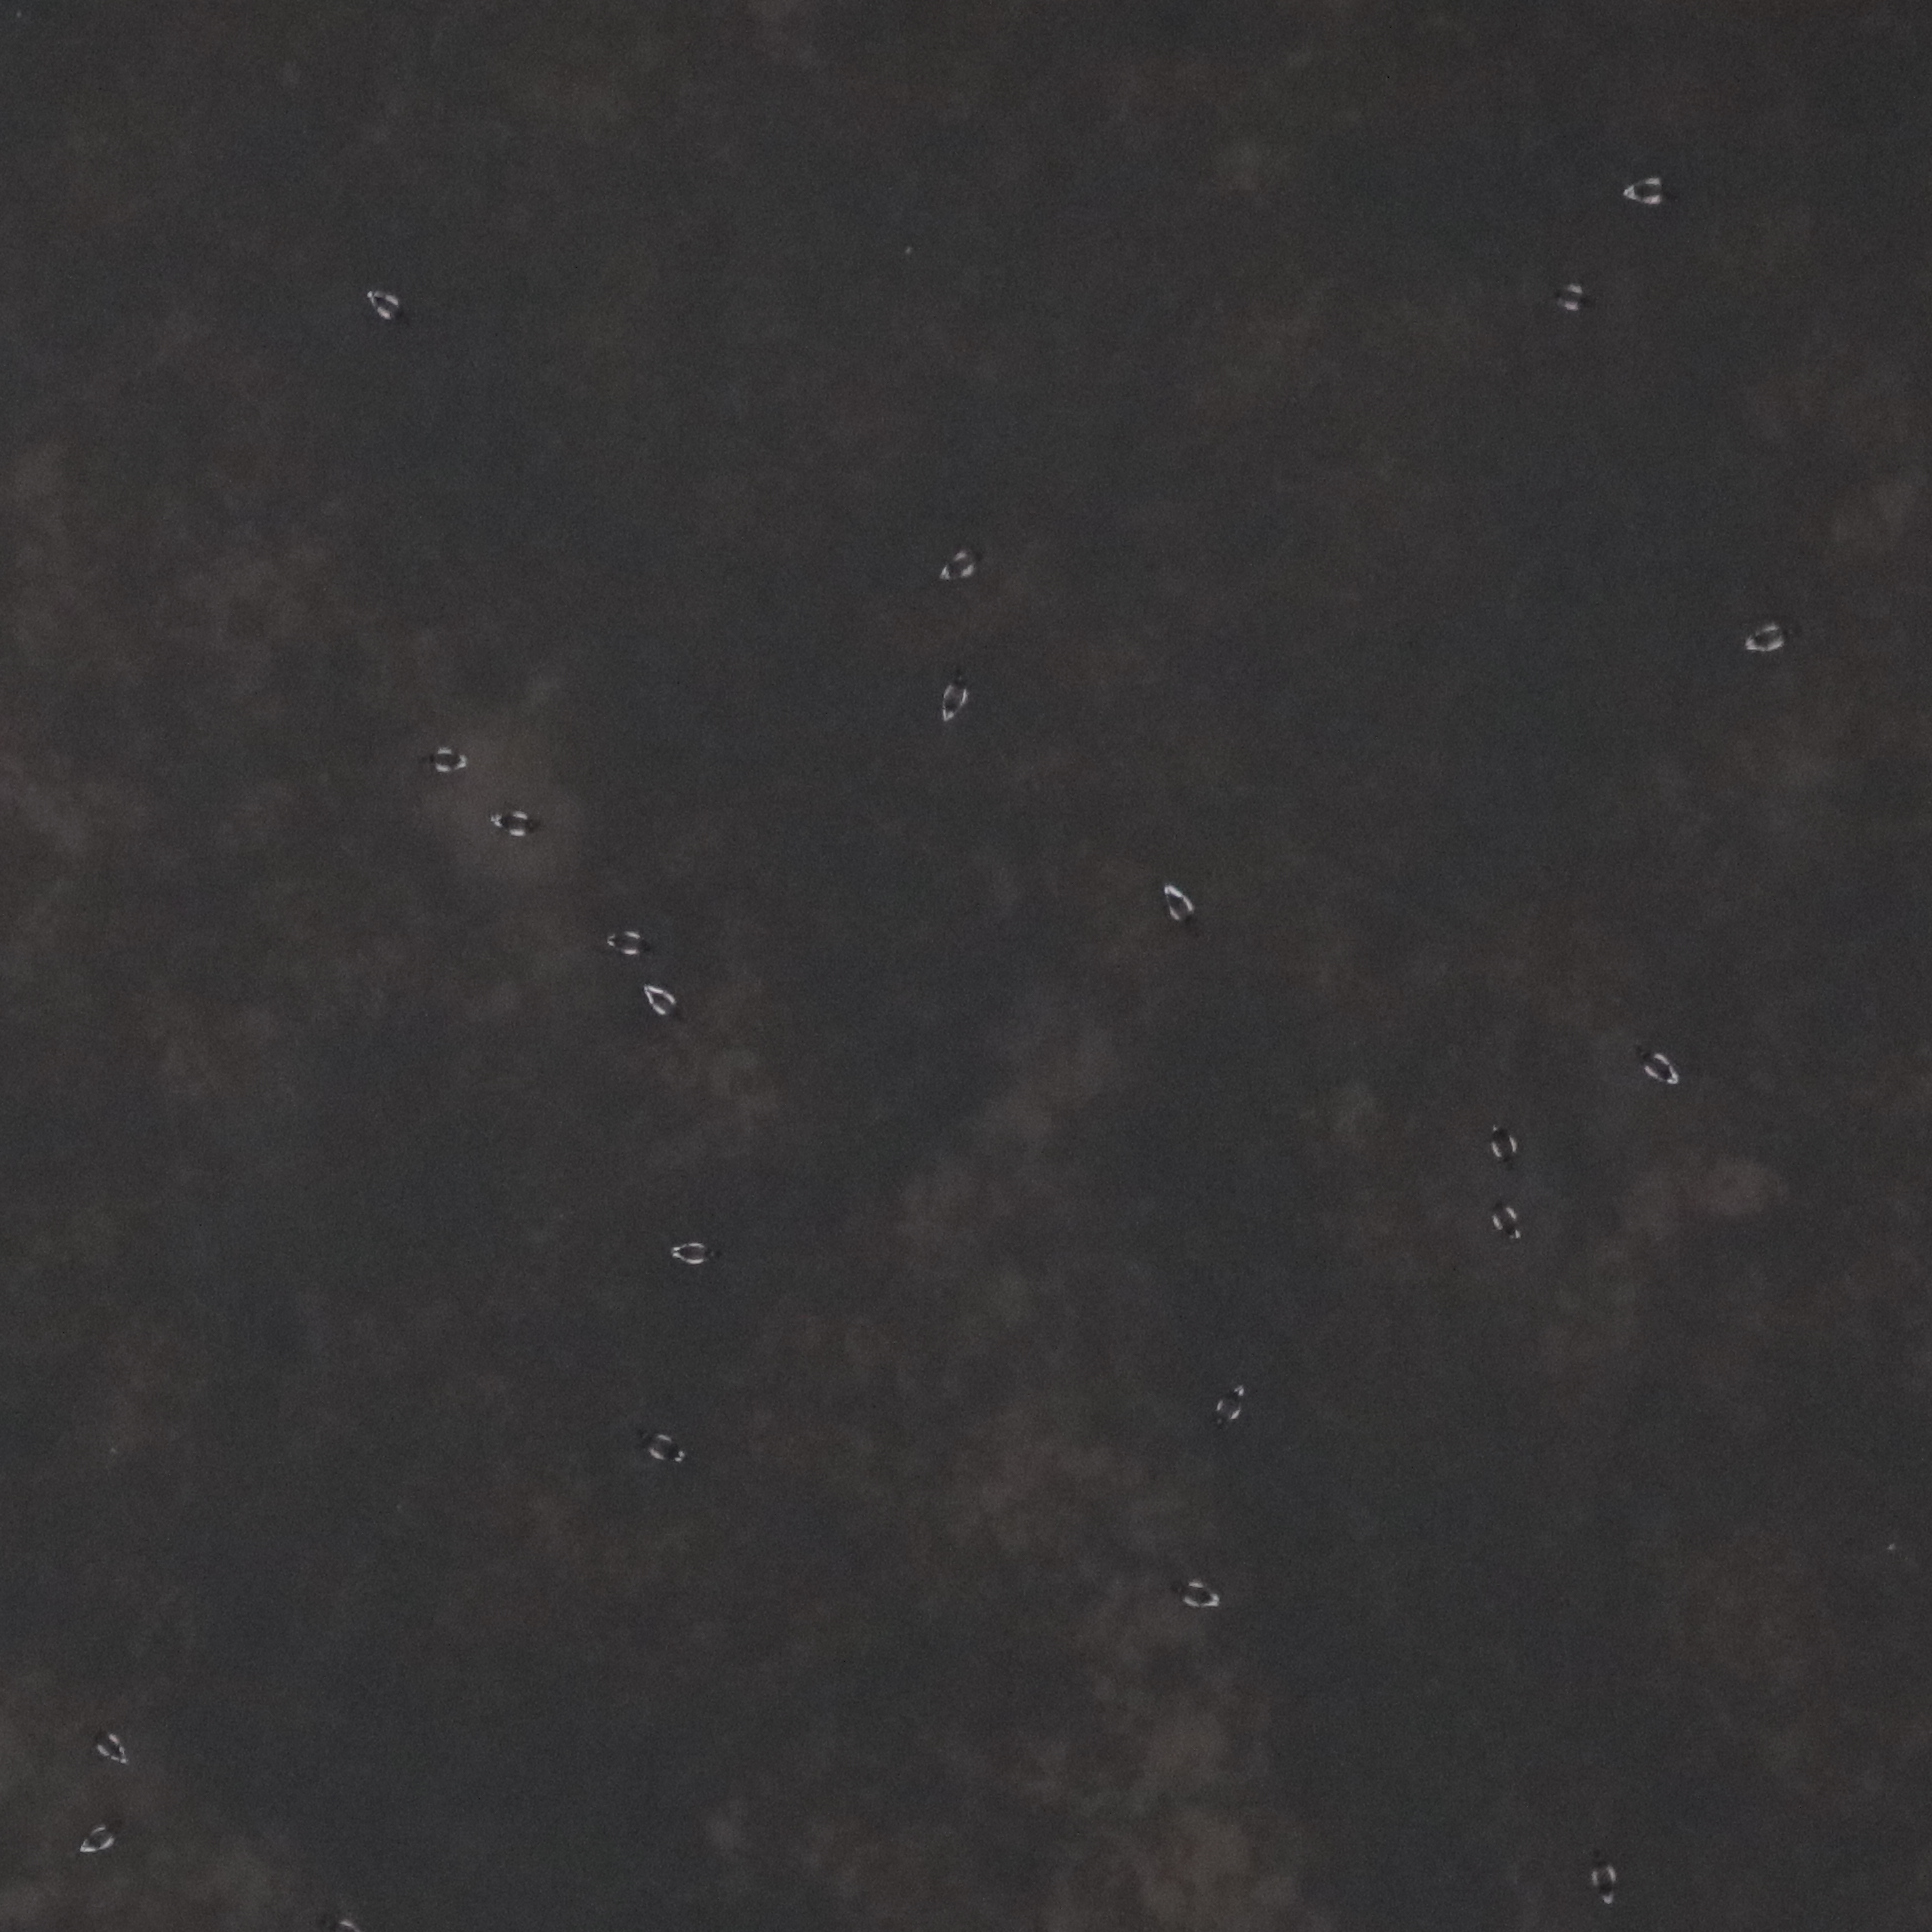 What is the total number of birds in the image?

21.